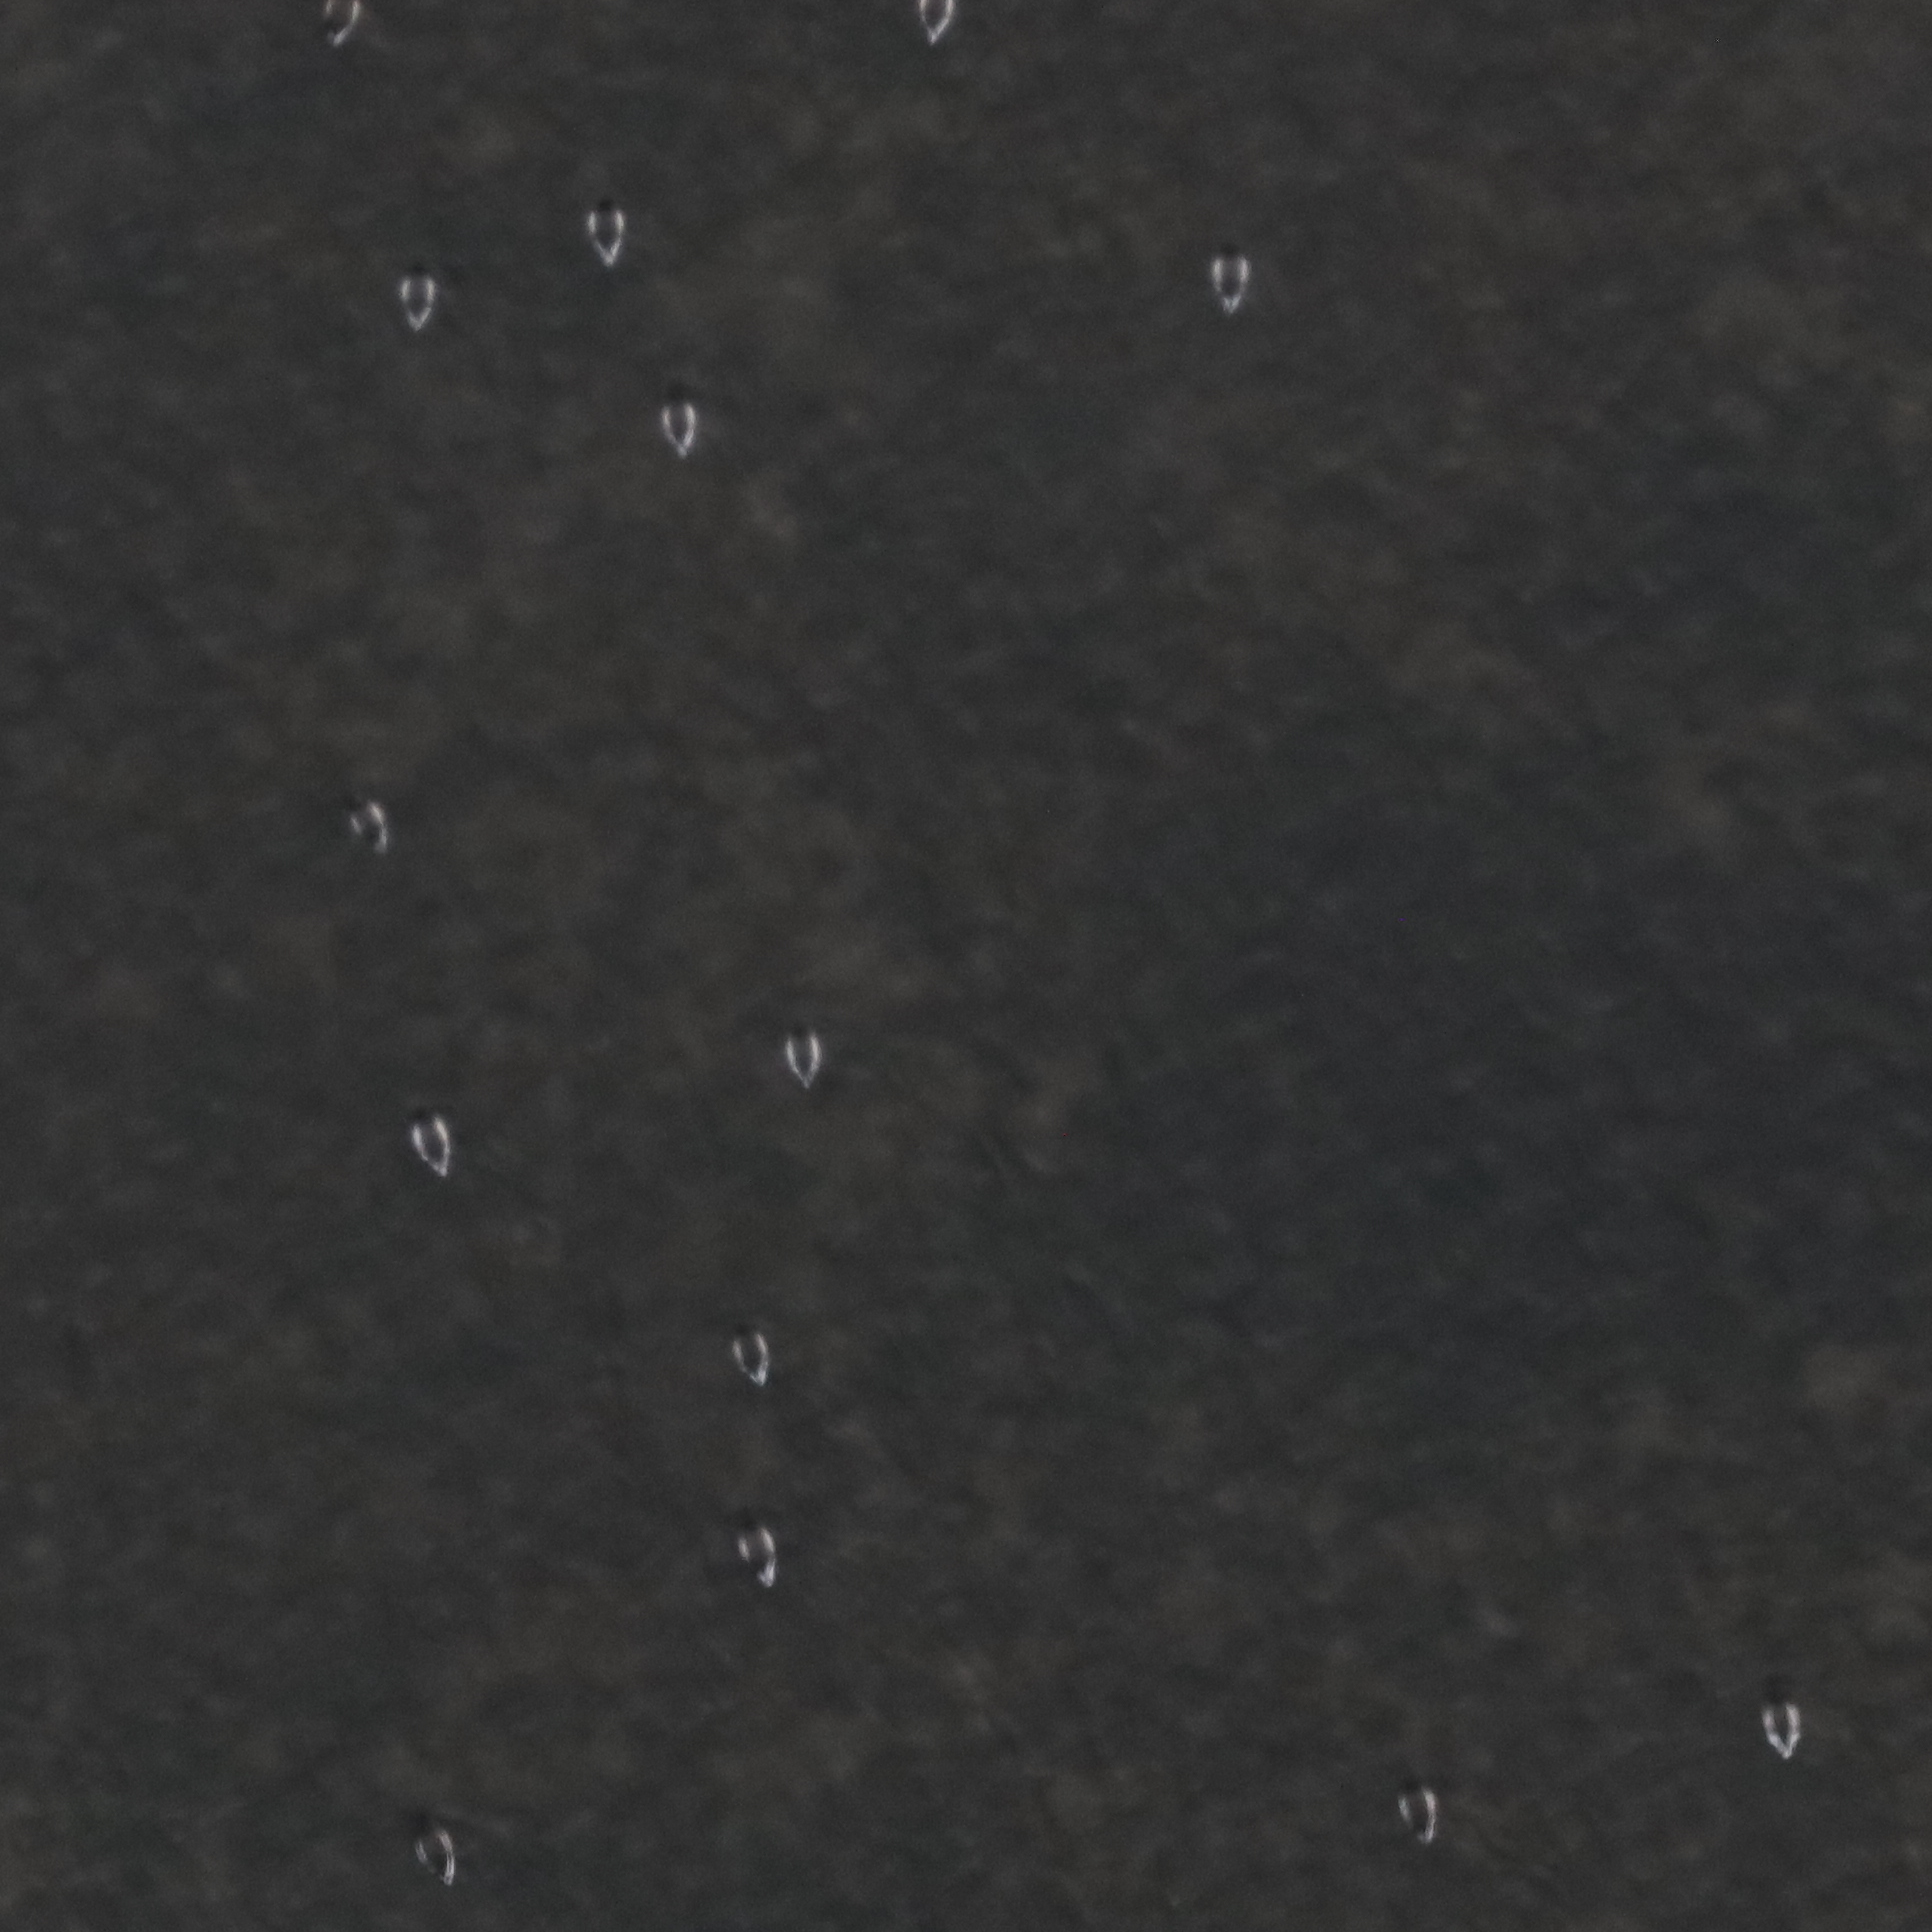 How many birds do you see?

14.